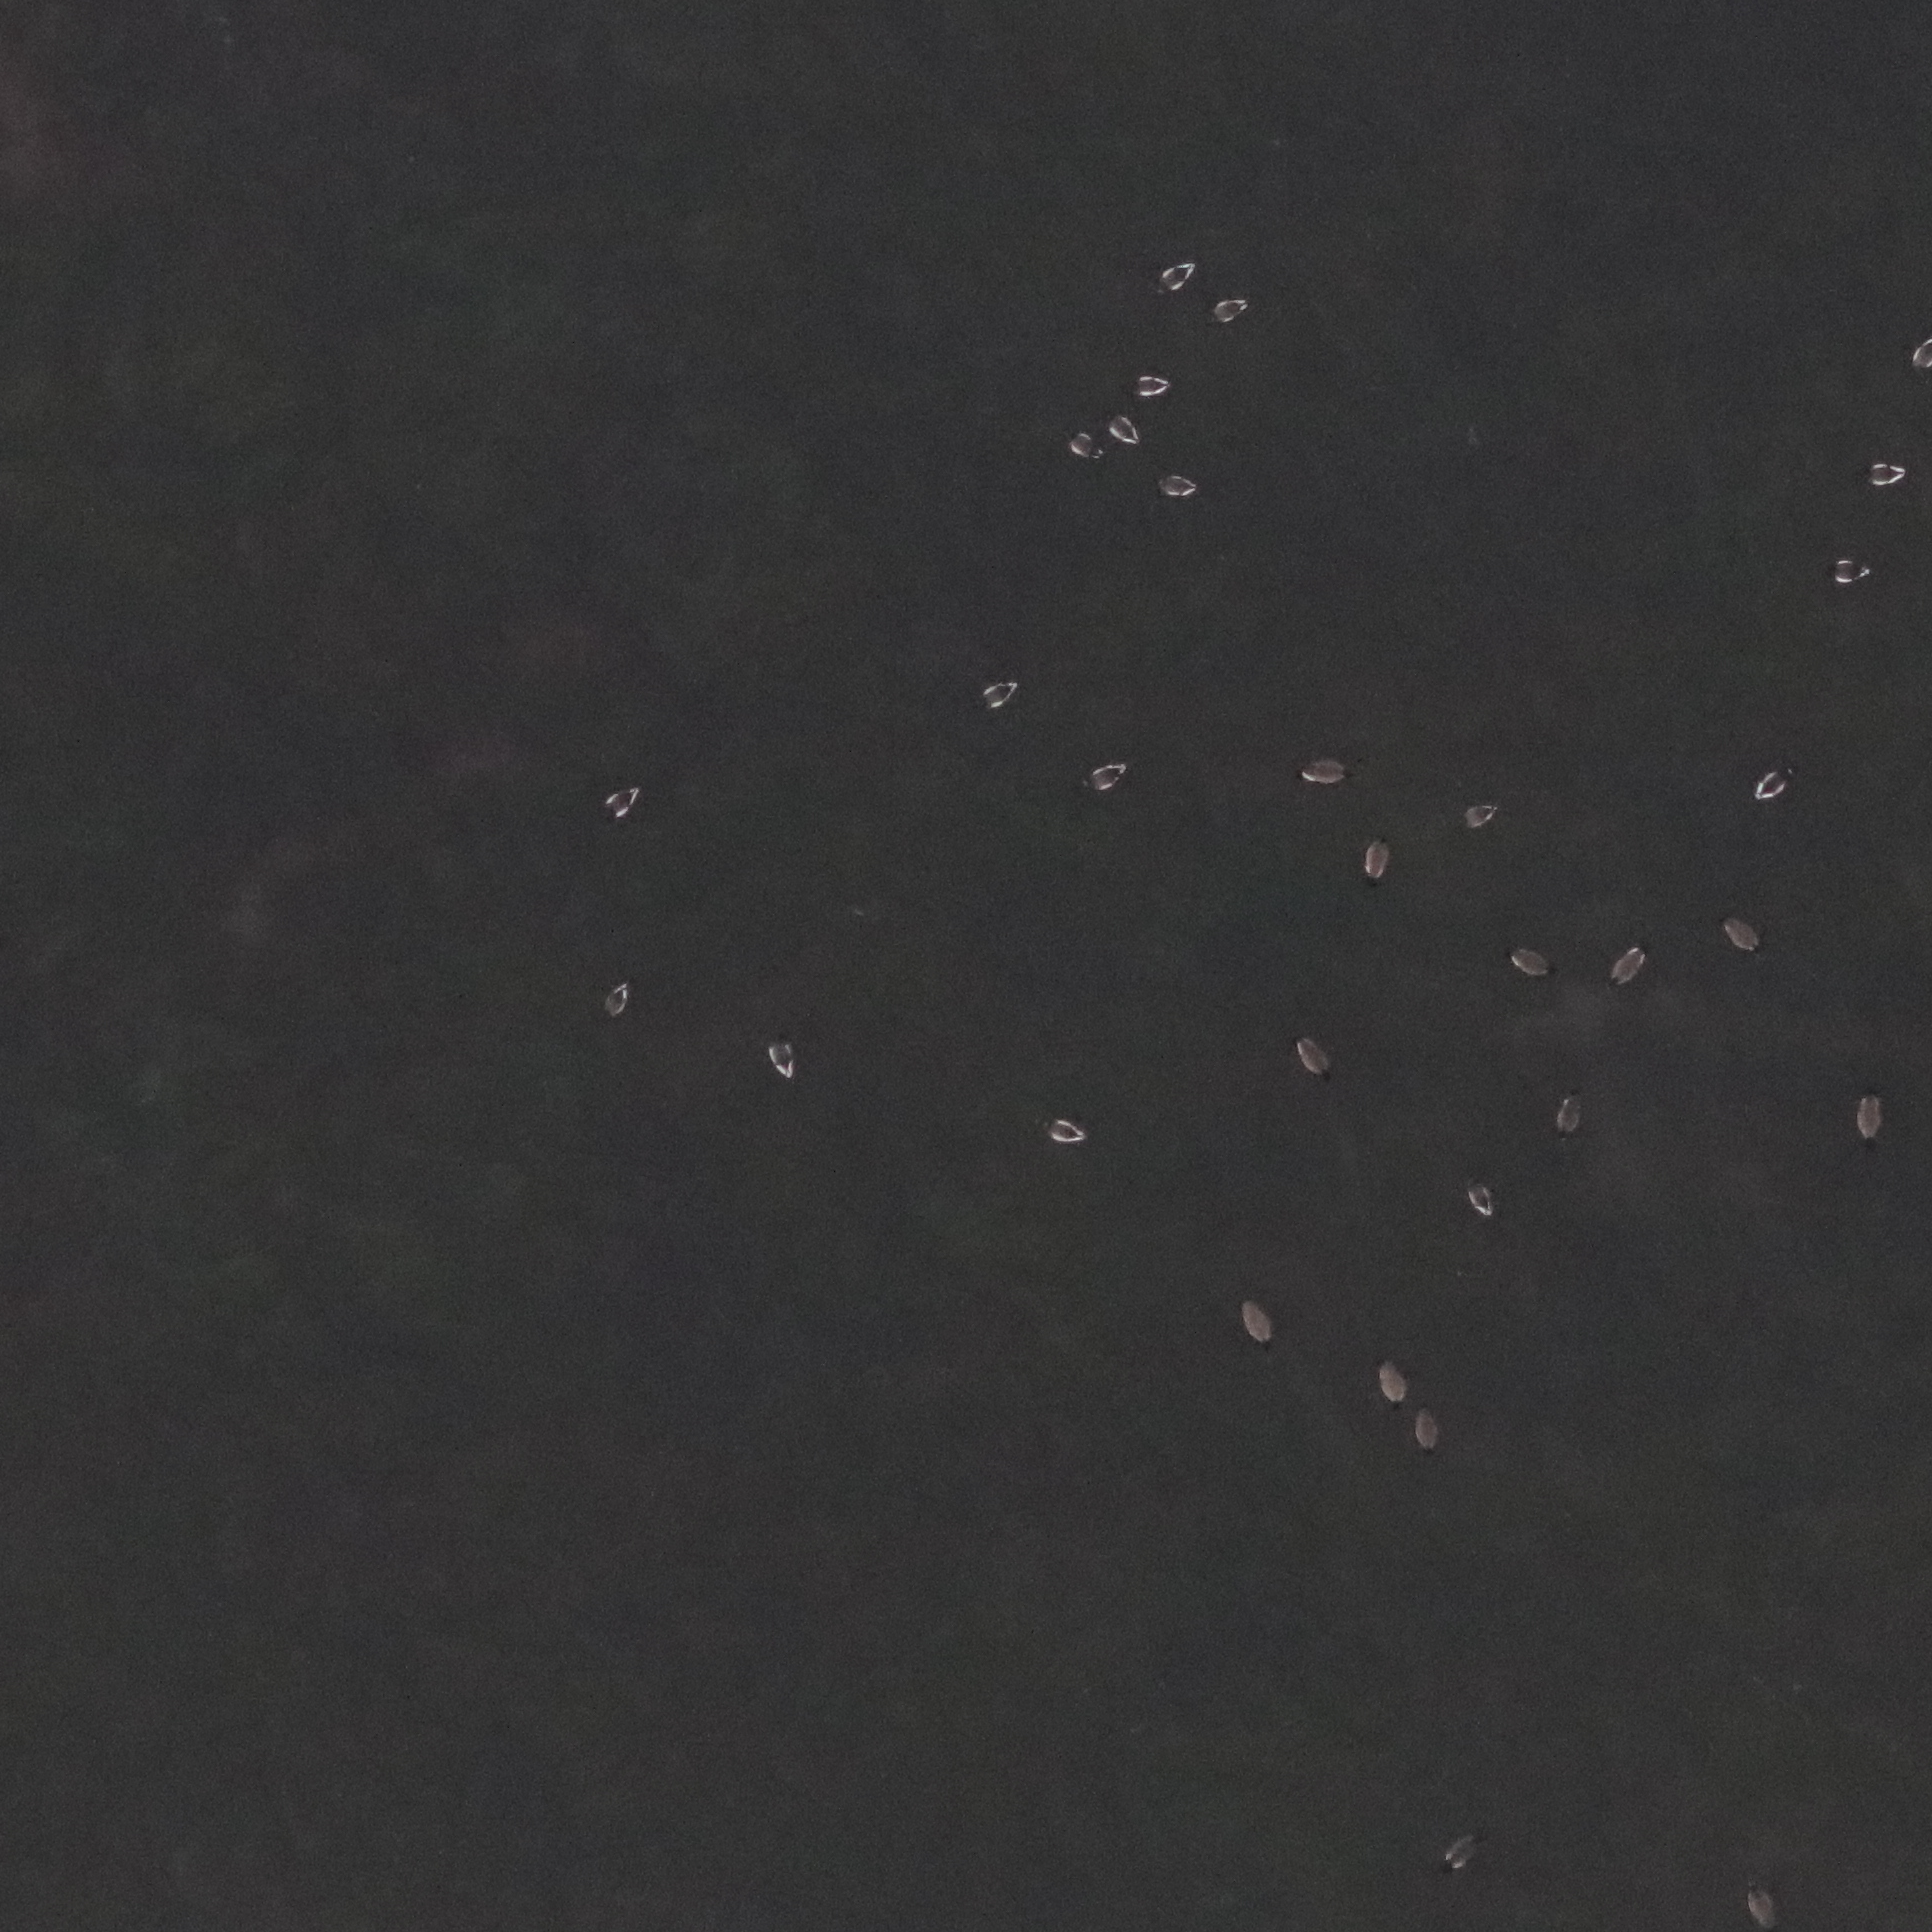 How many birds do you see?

31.